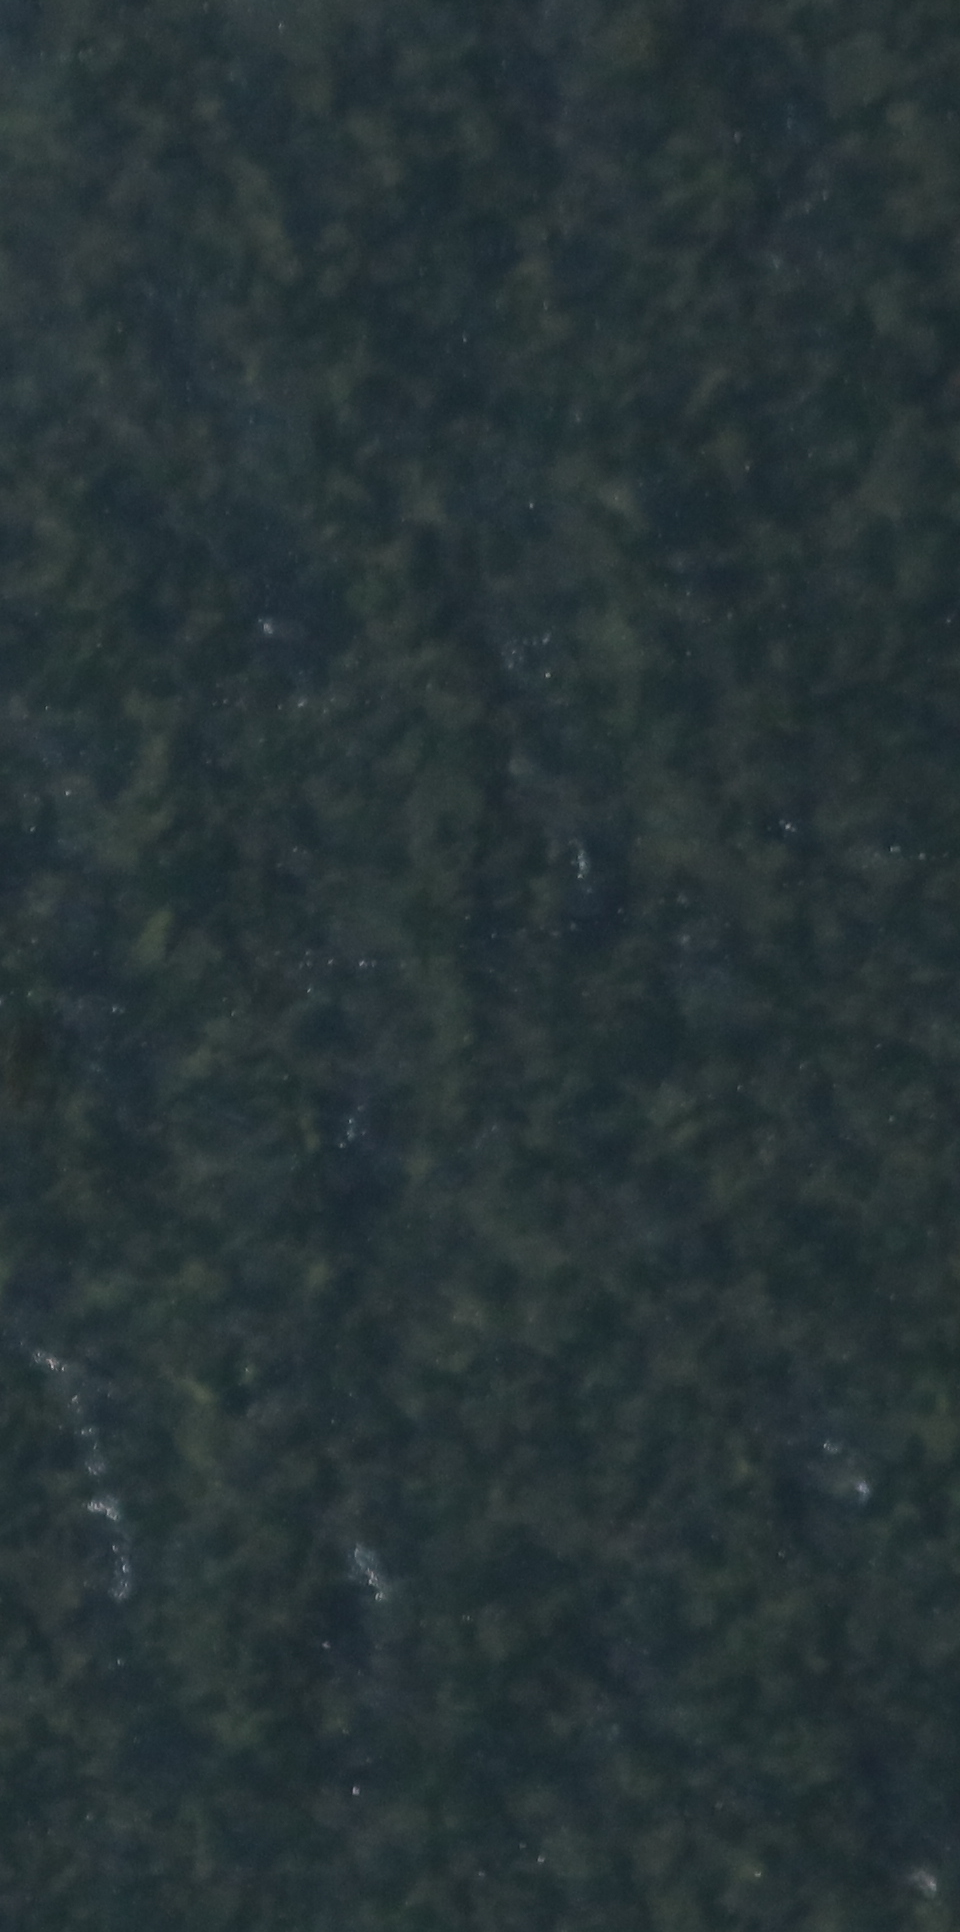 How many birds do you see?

0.